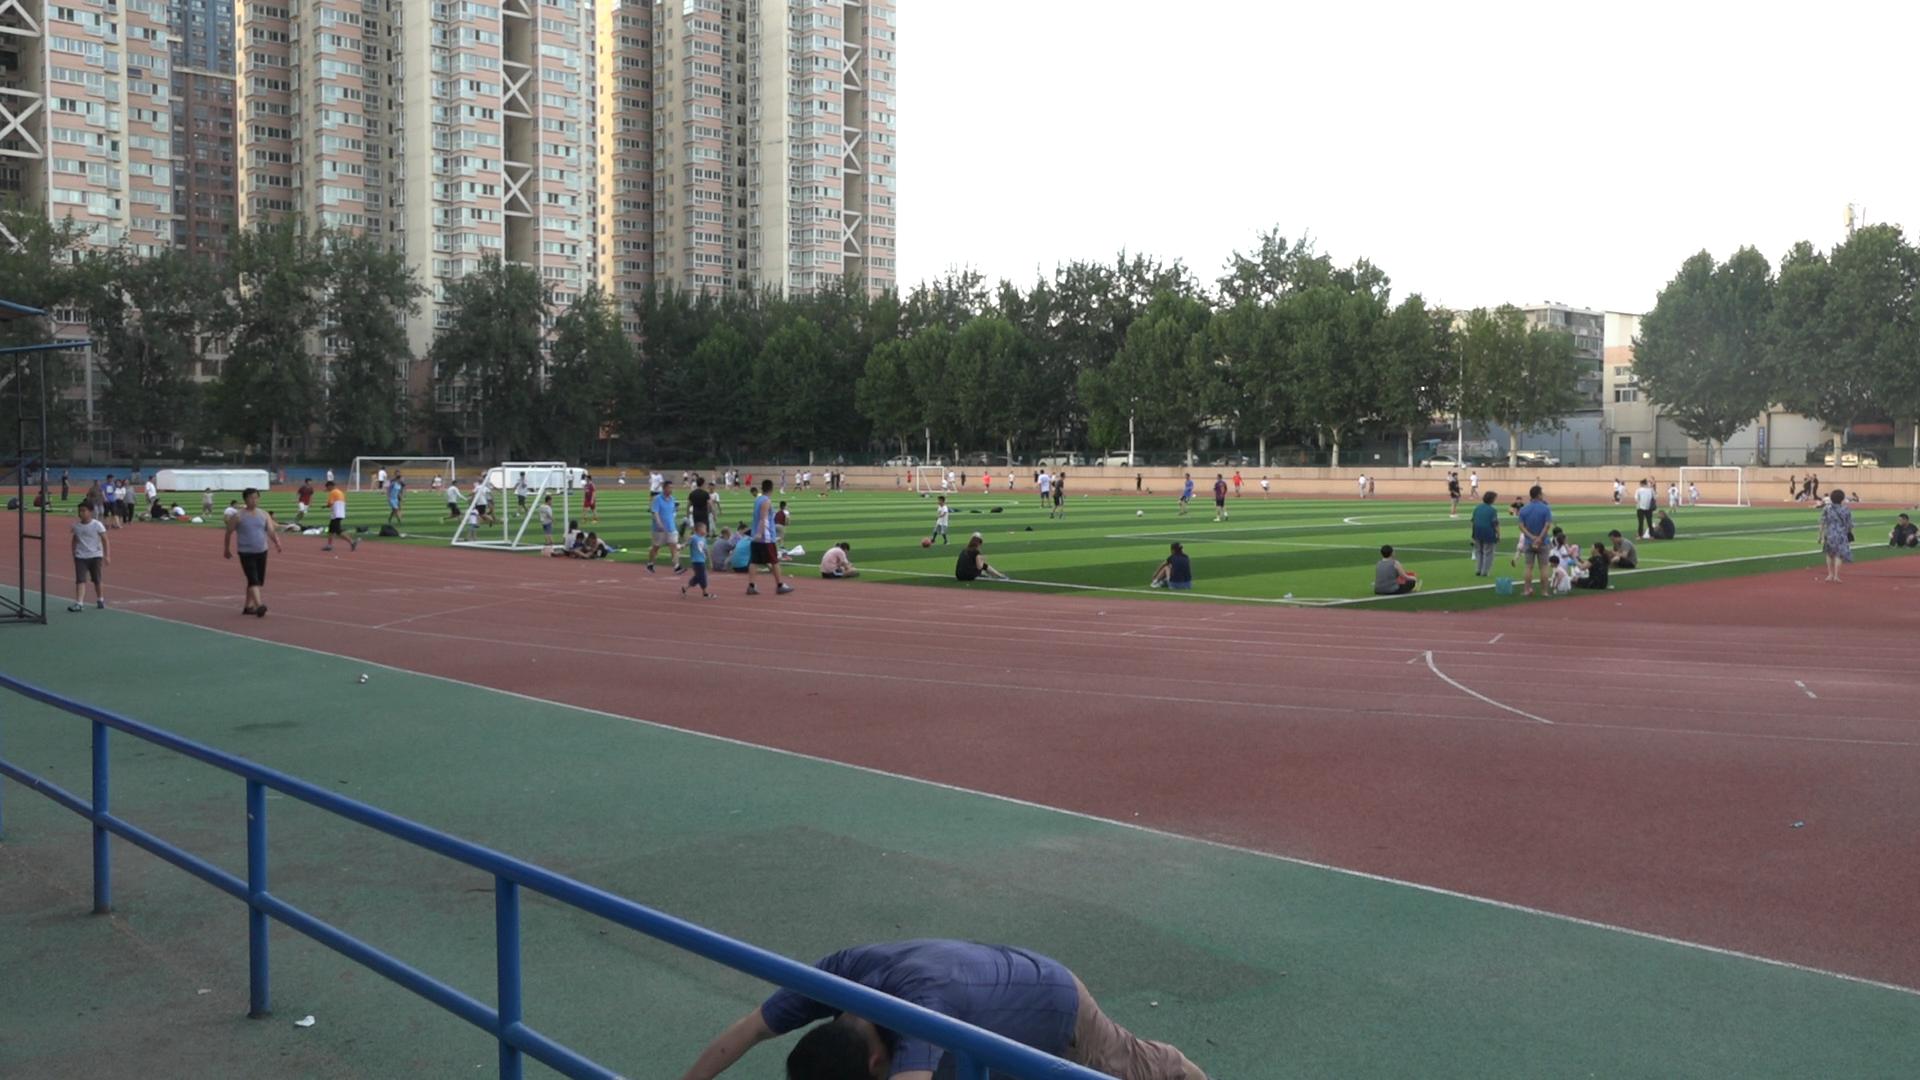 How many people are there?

122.